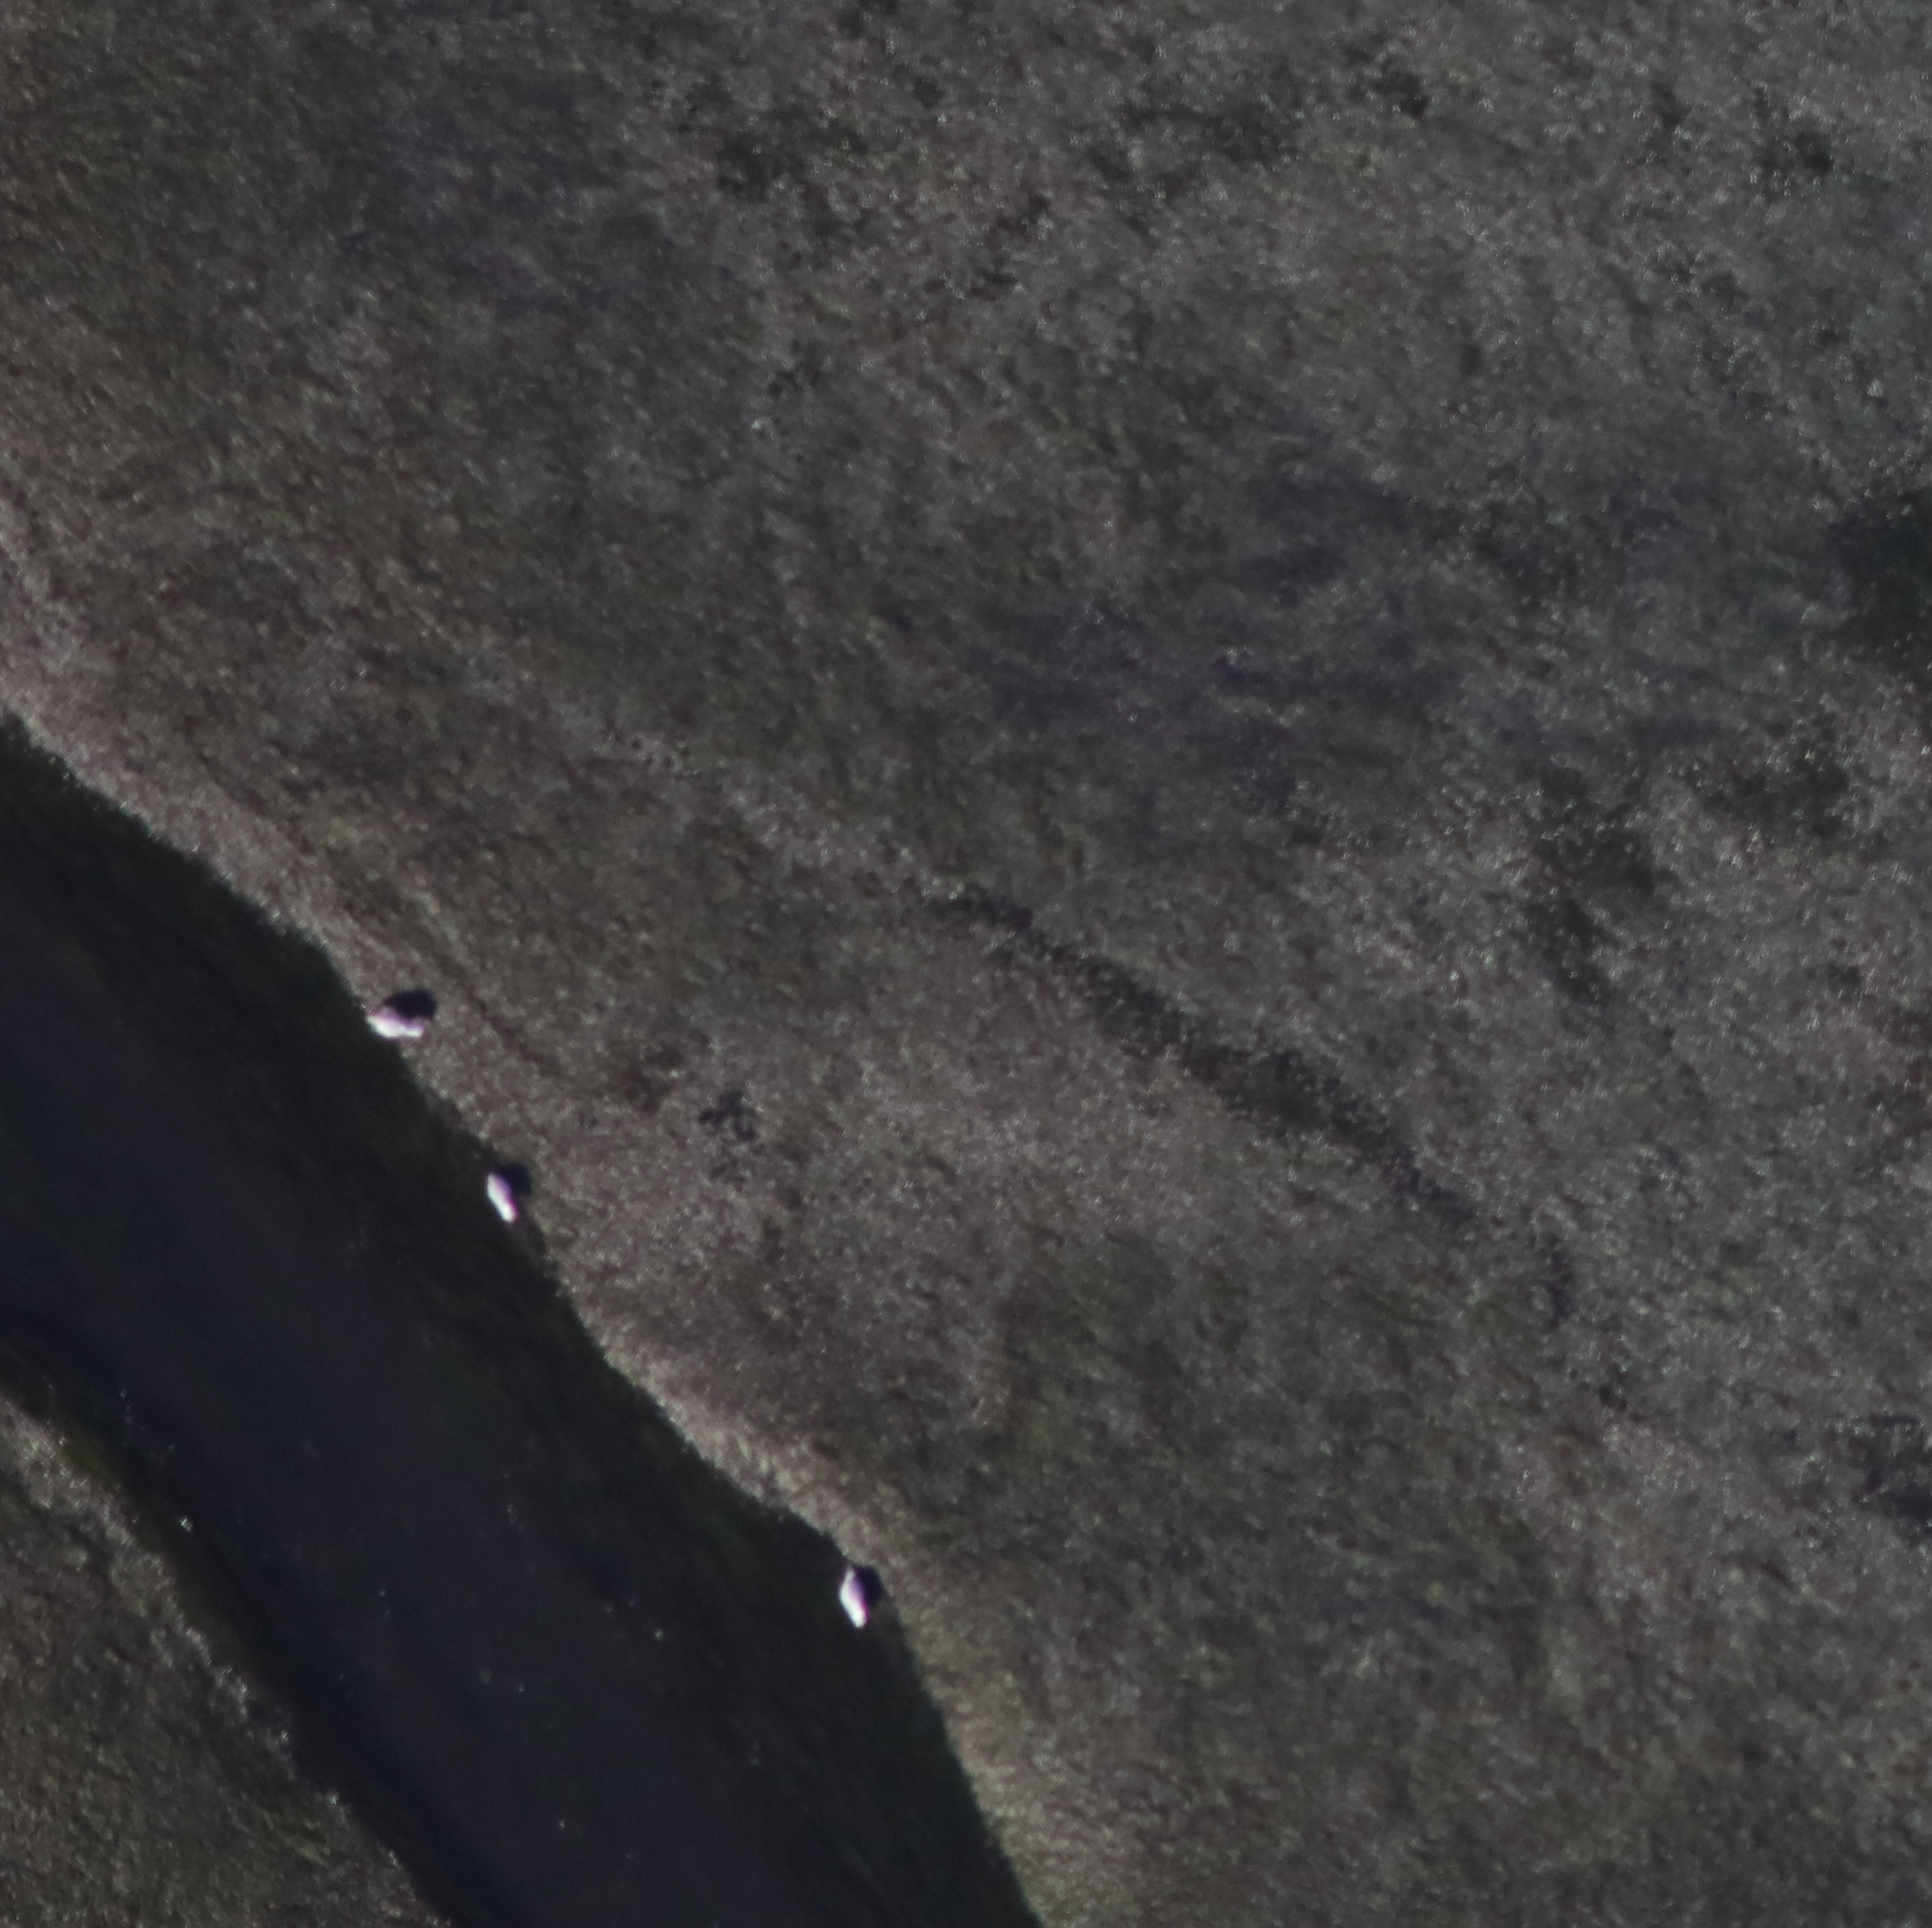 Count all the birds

3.